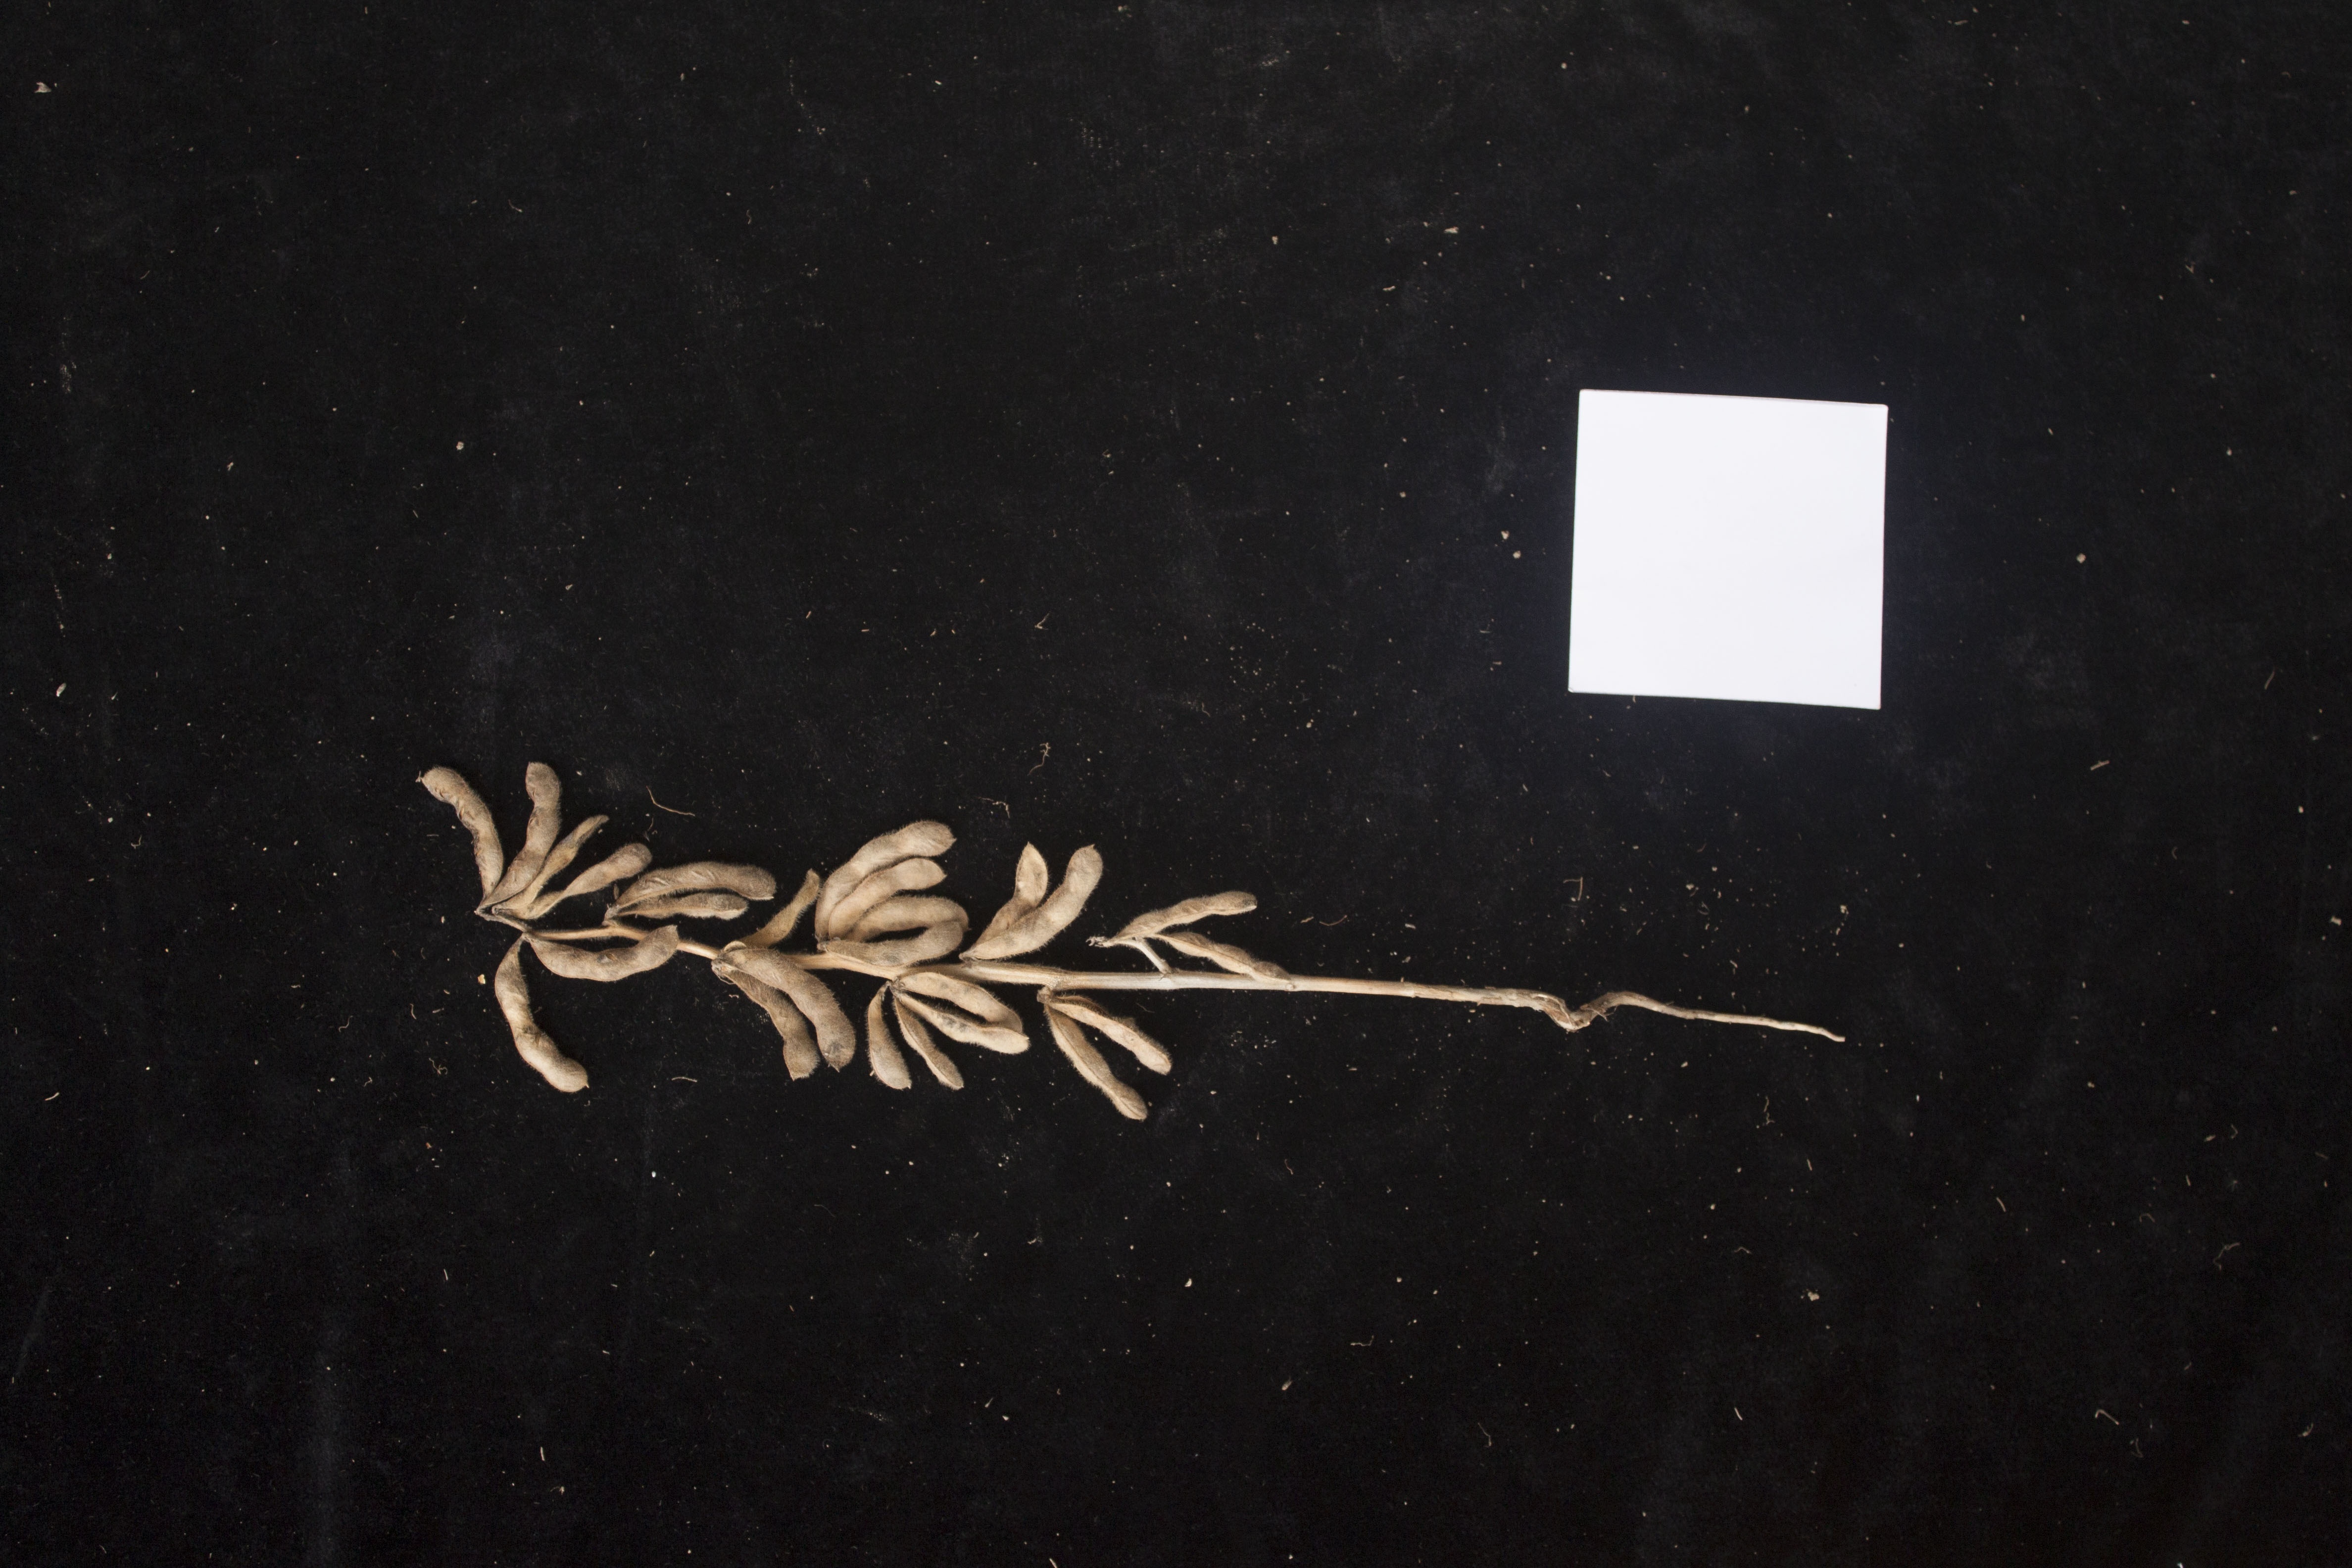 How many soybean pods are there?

25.